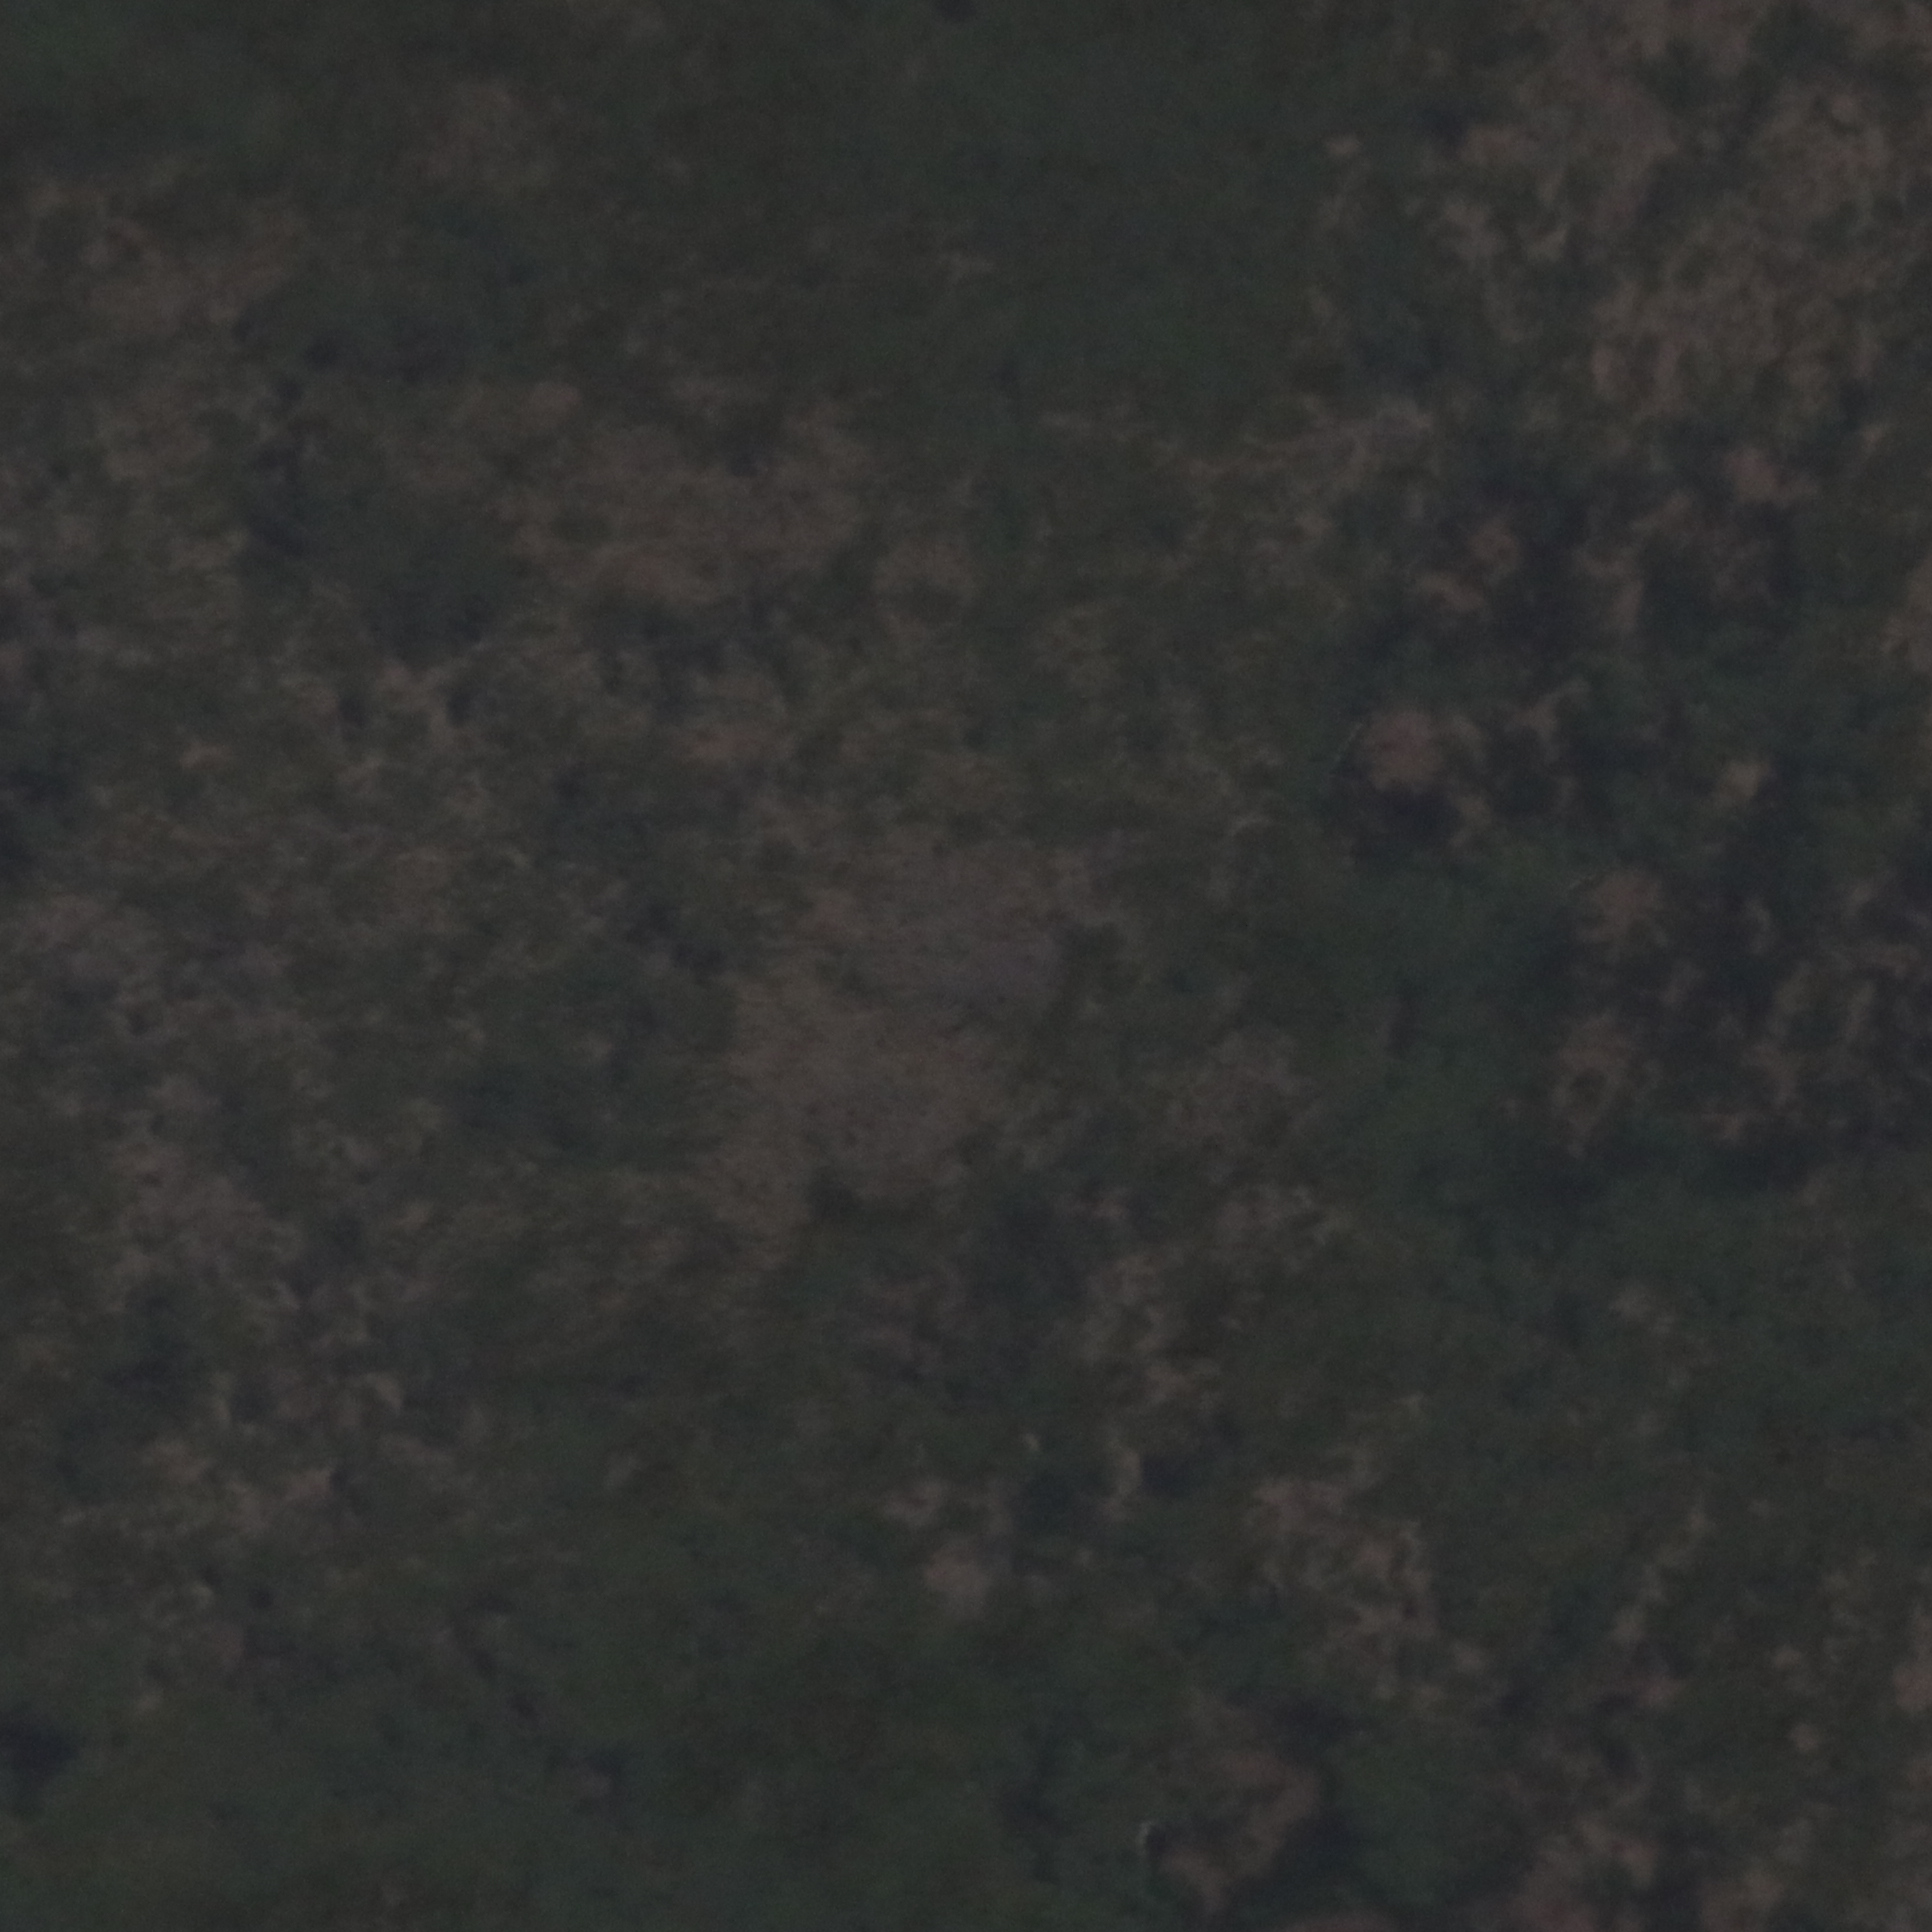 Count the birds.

0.